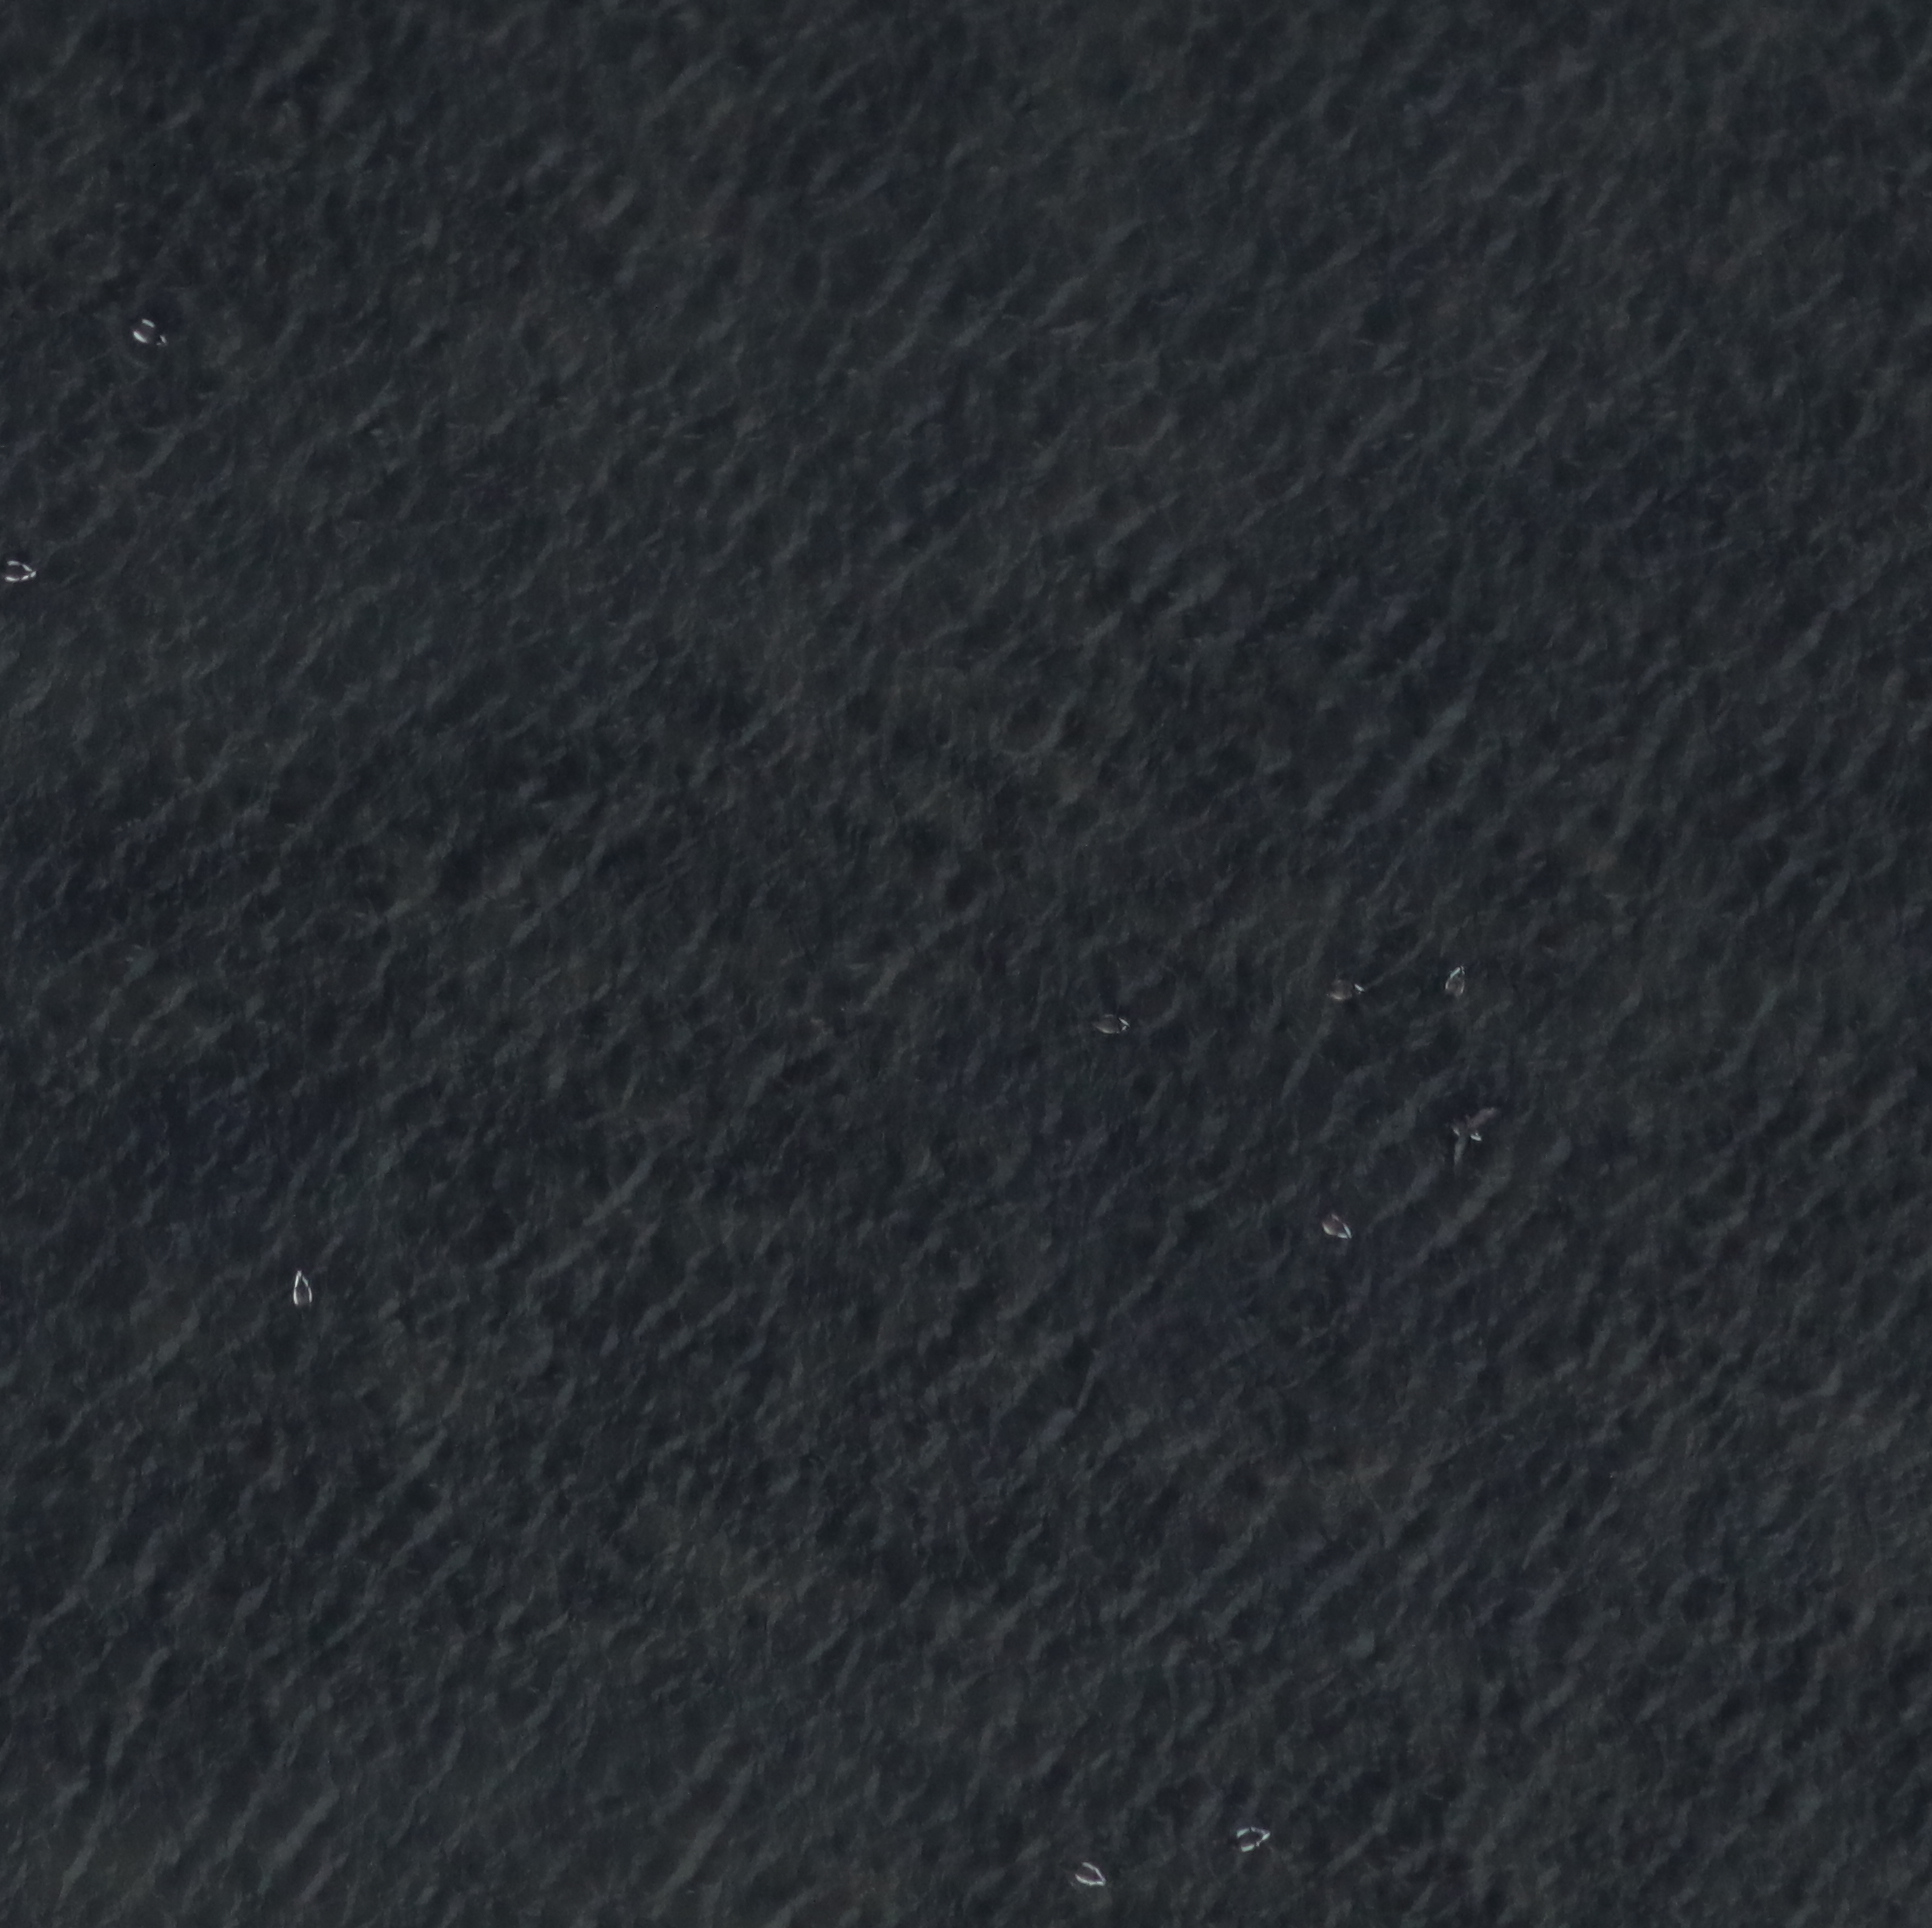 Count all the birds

10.